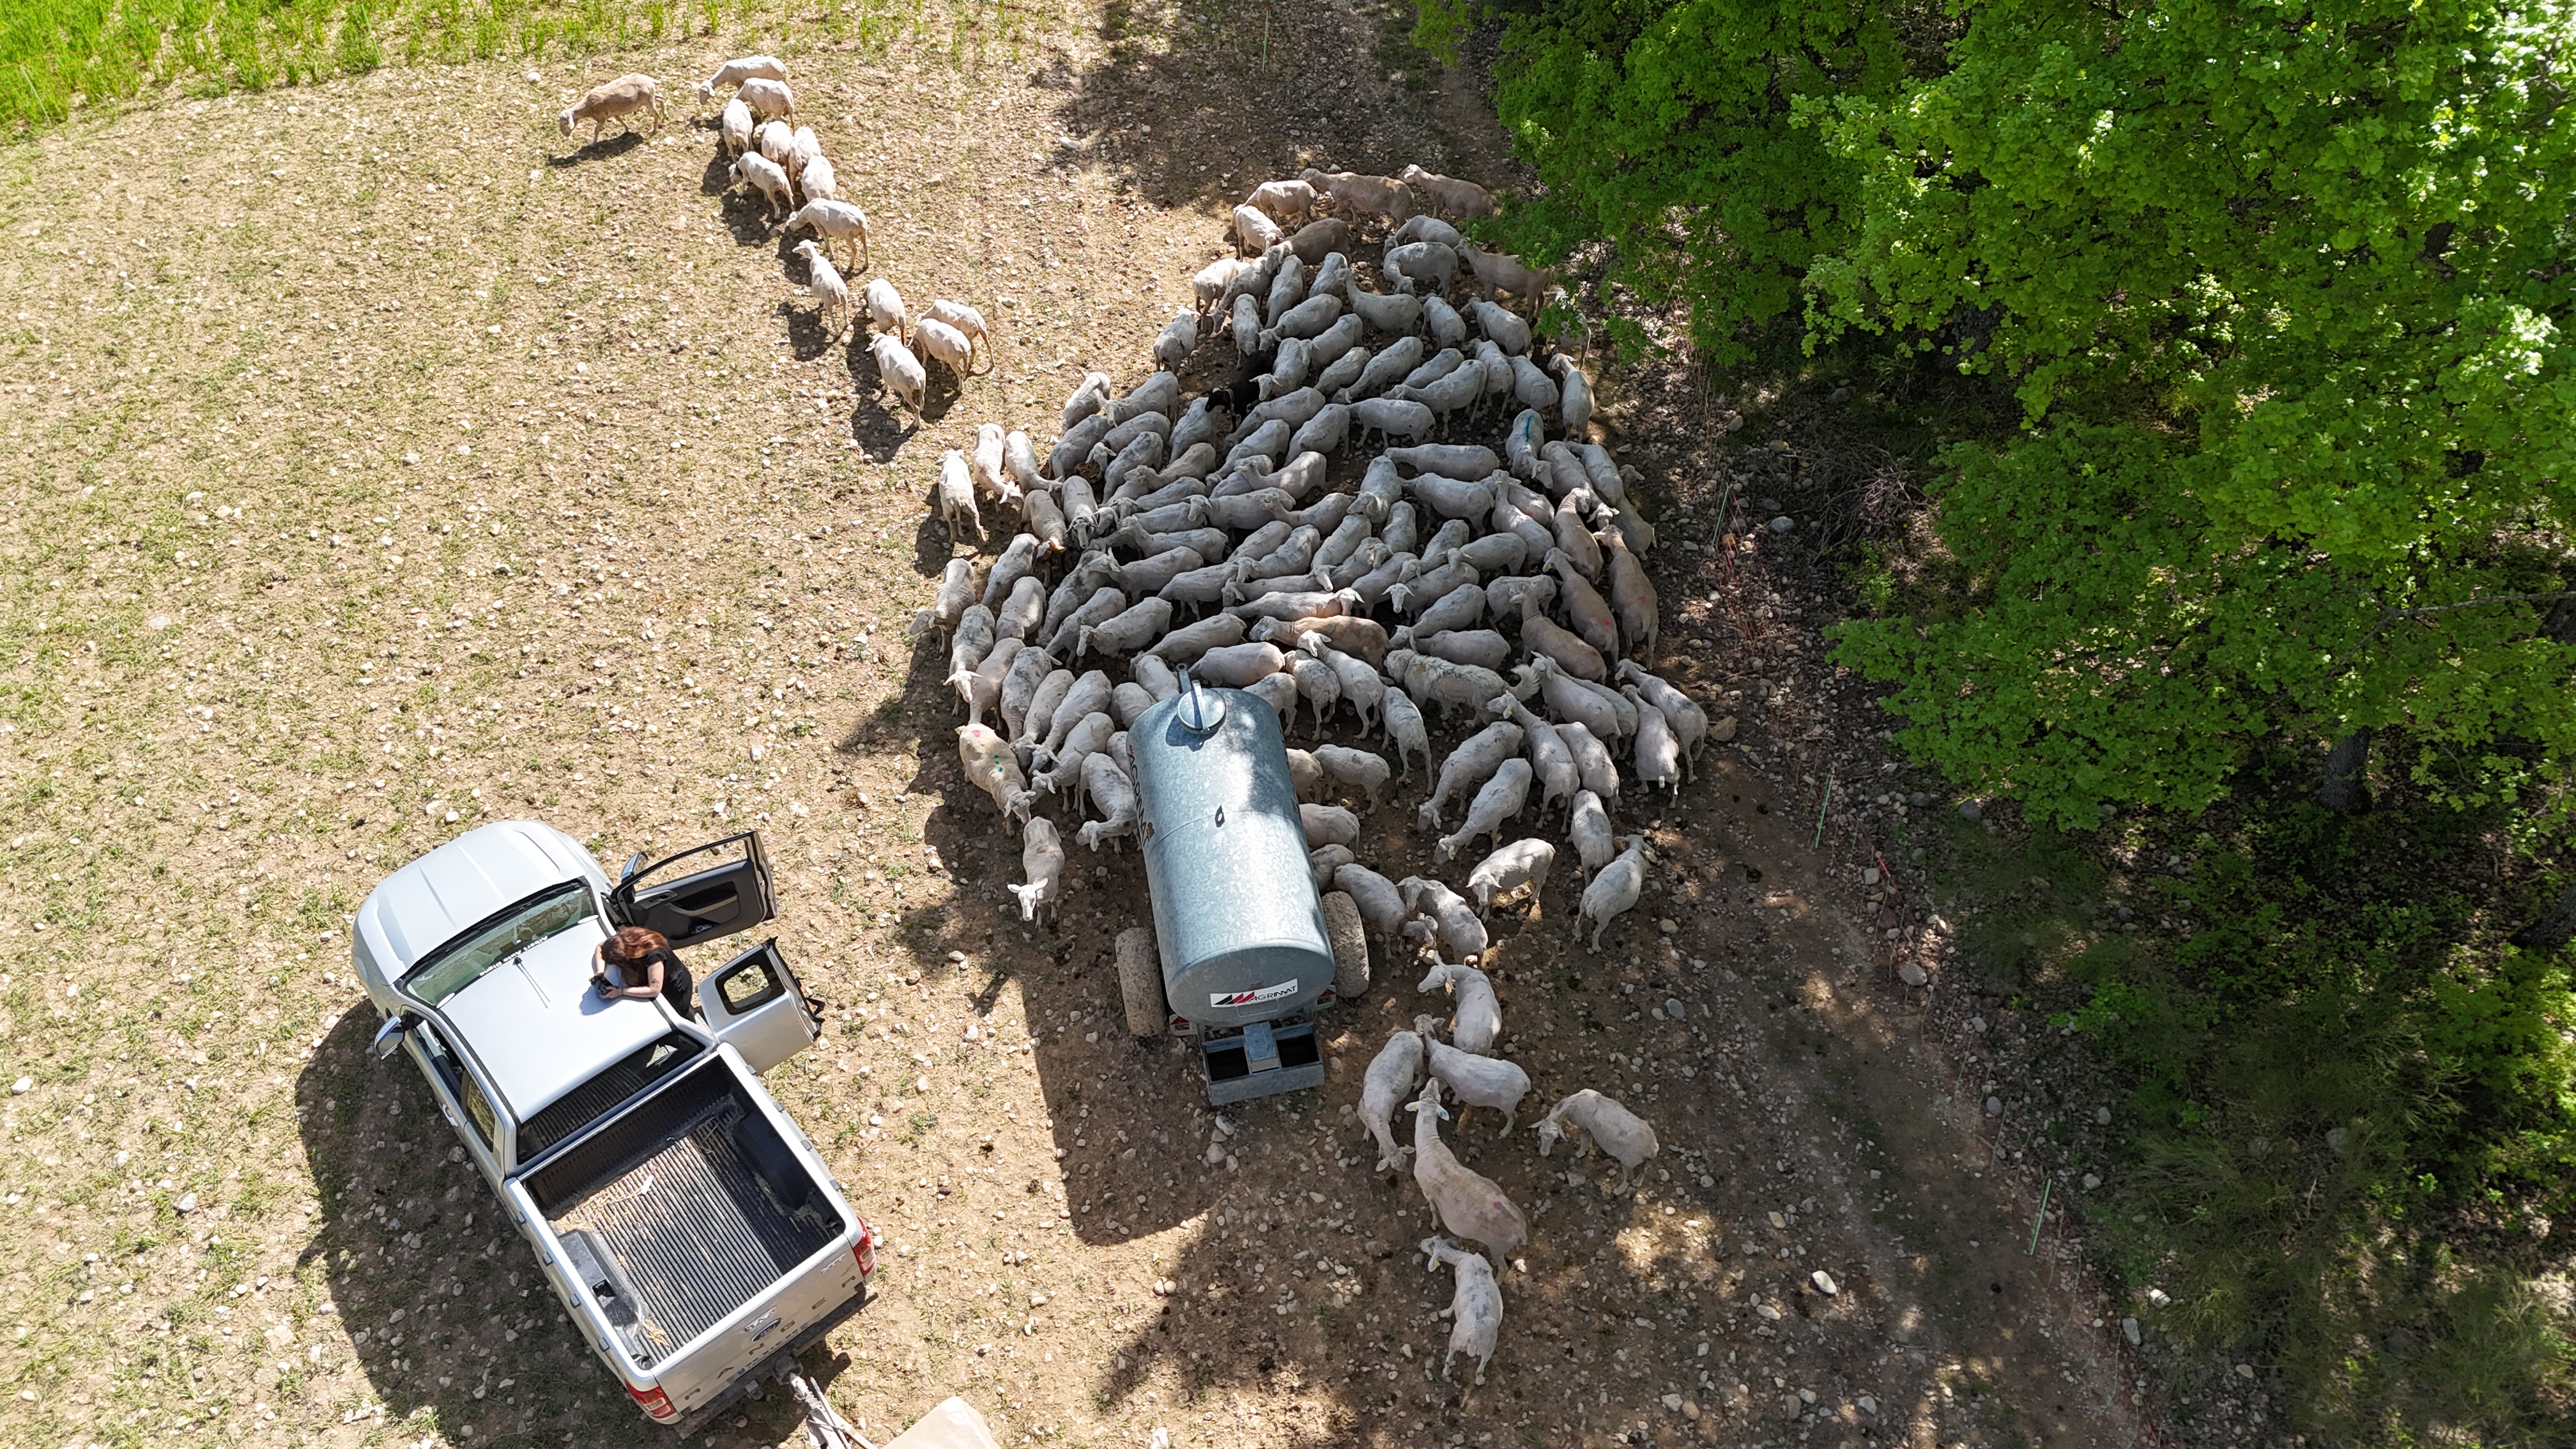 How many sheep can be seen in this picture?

140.